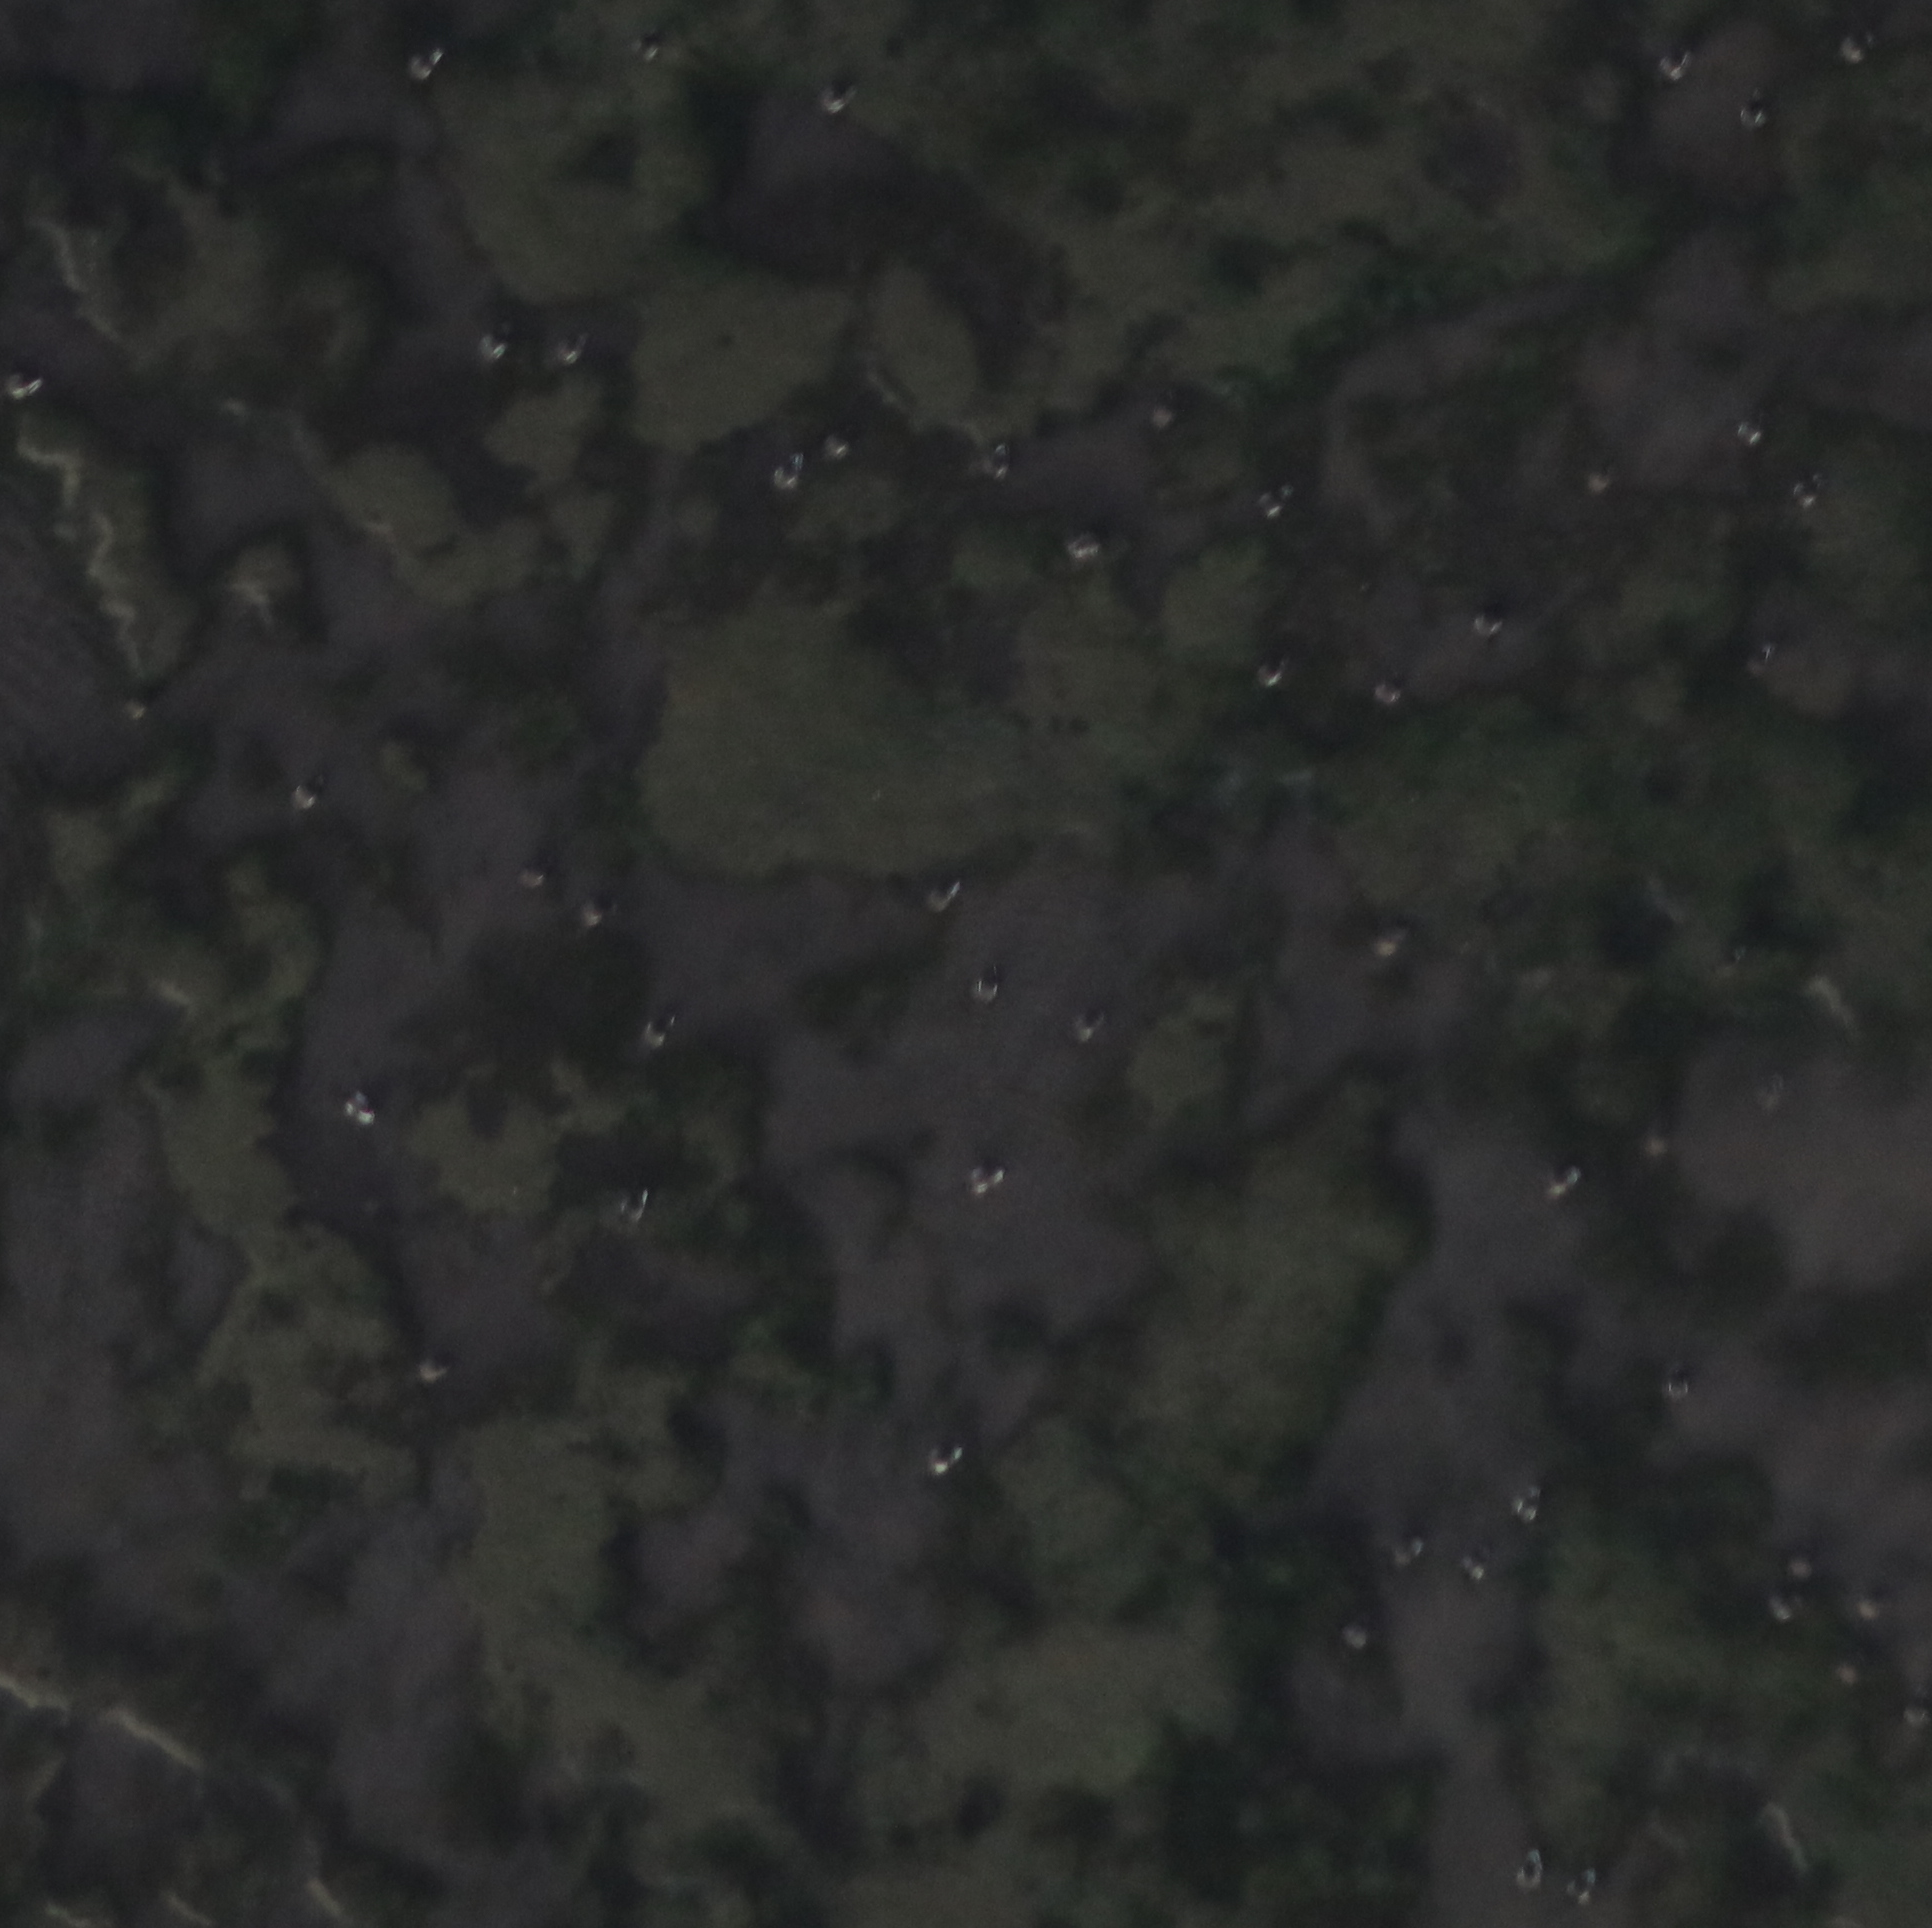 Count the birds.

48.